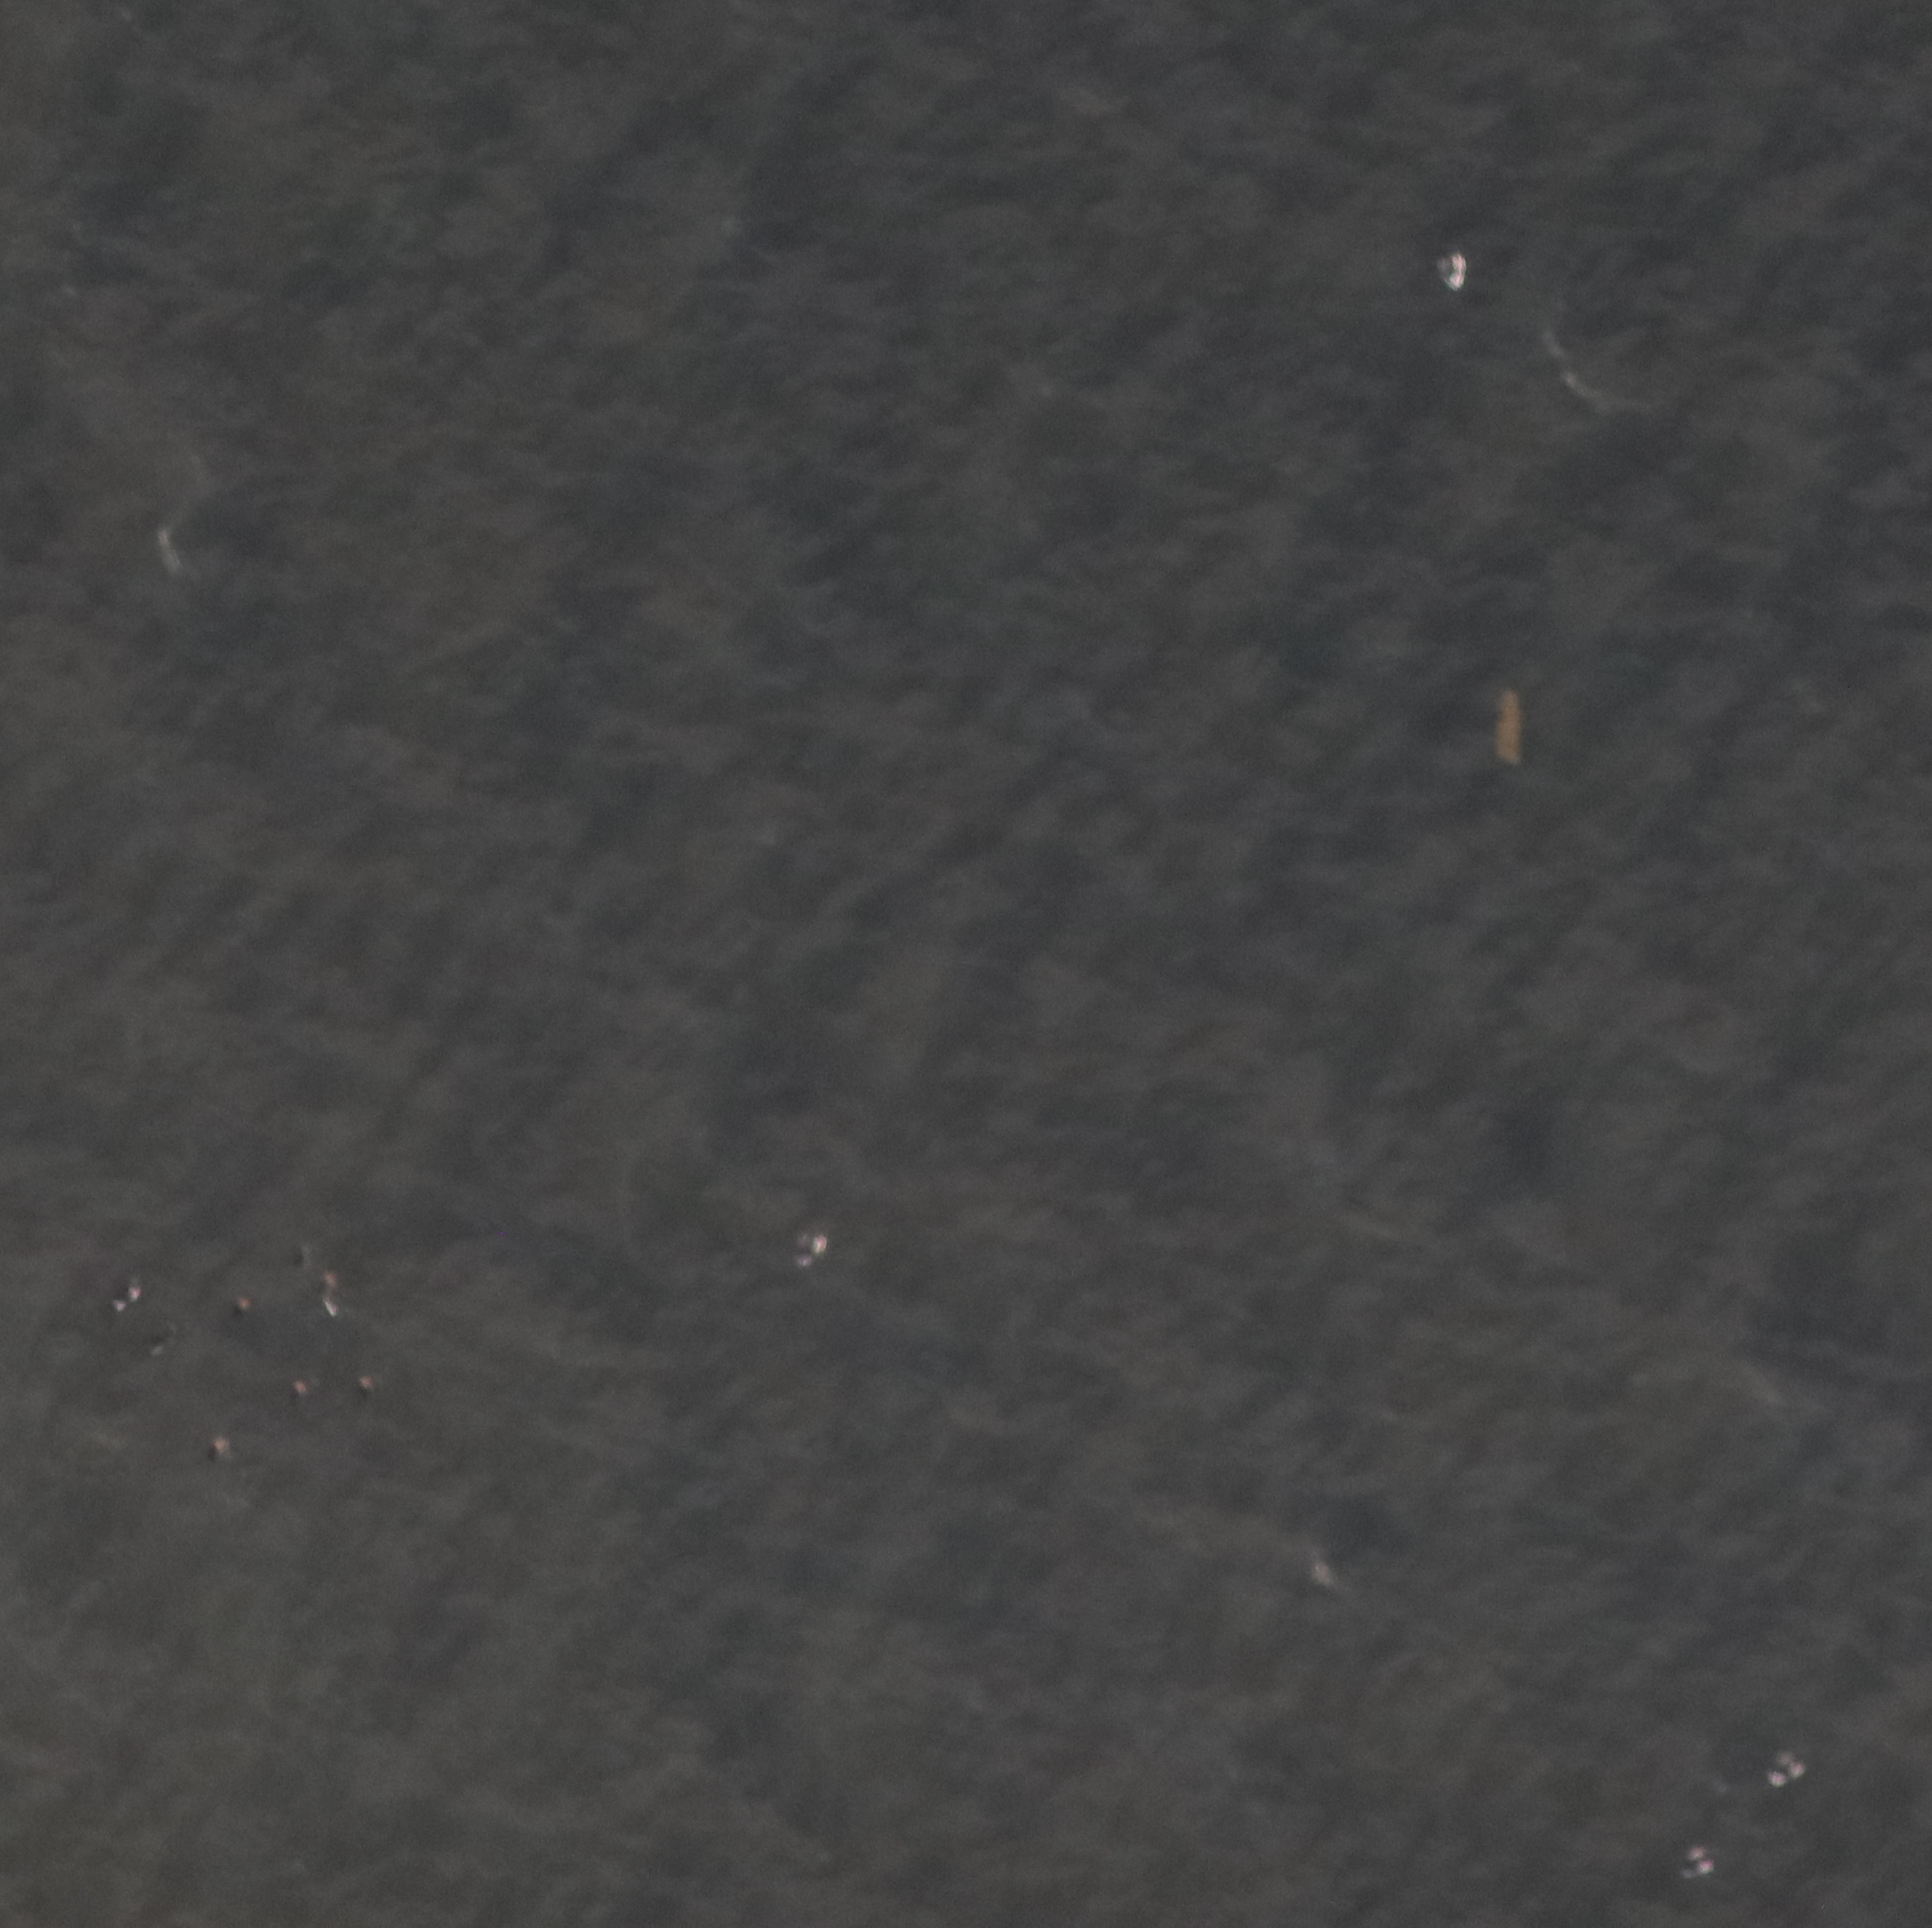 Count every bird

11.